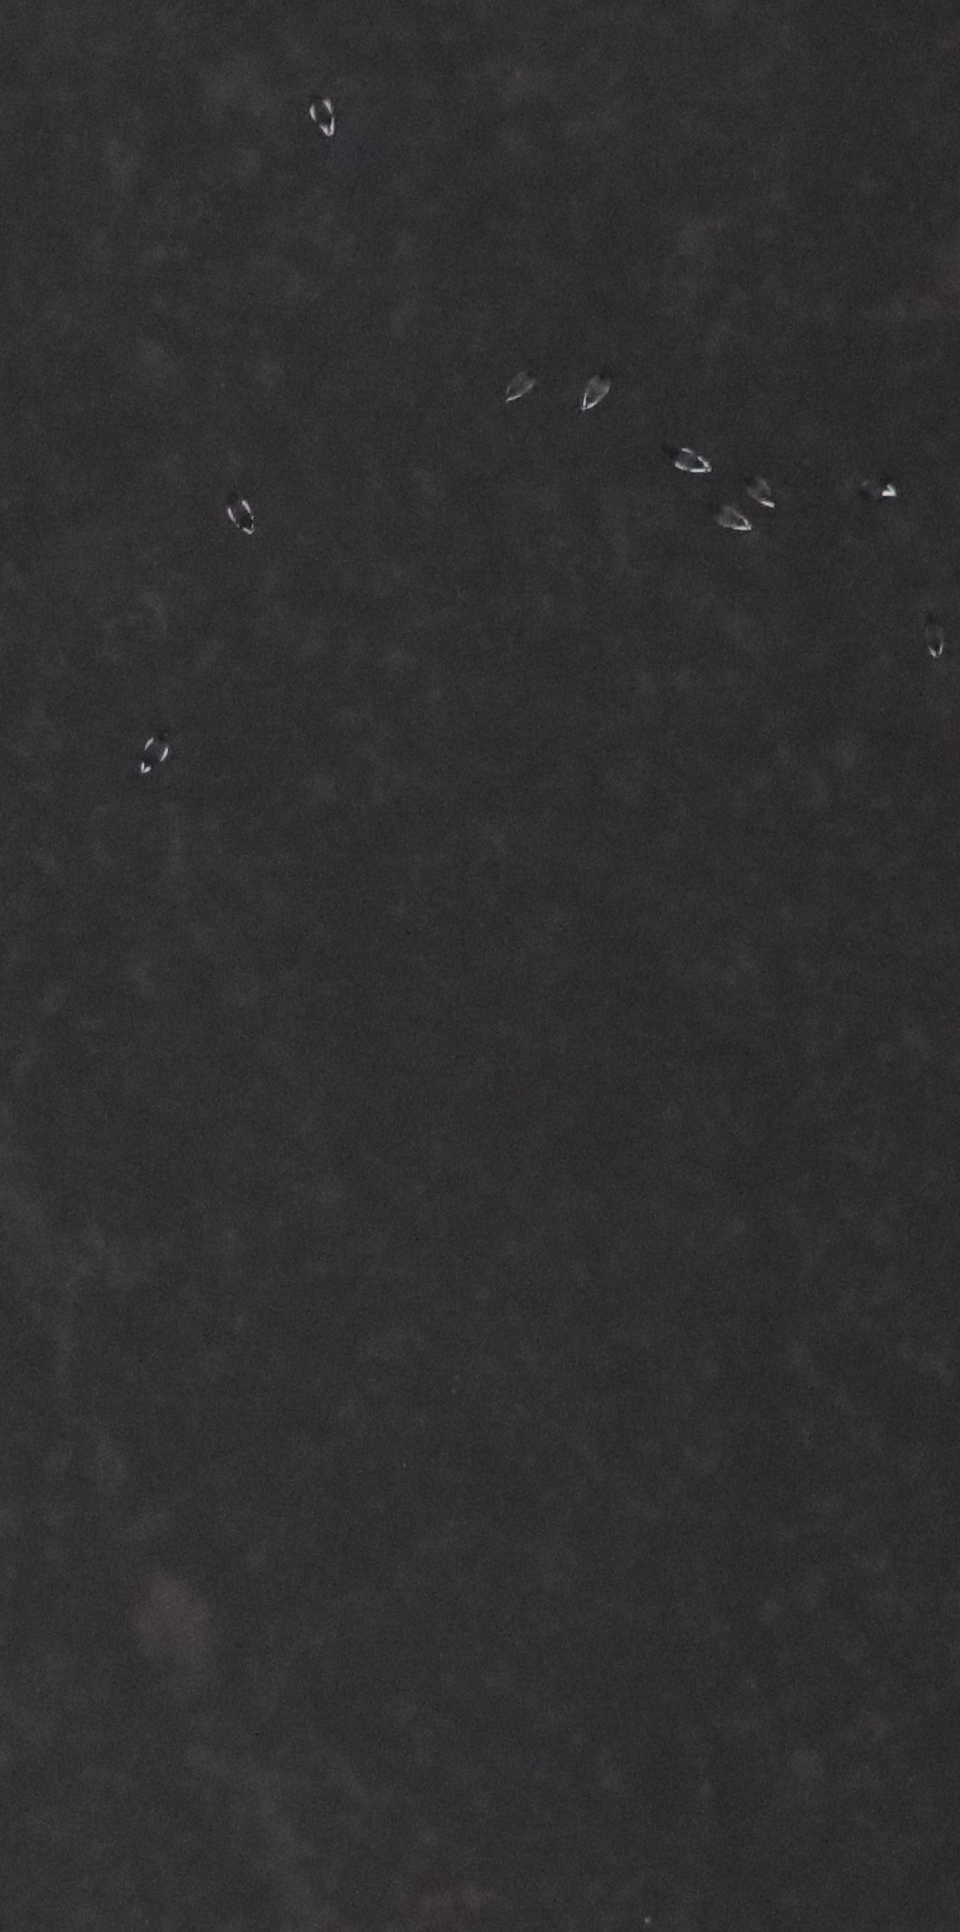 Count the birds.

10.